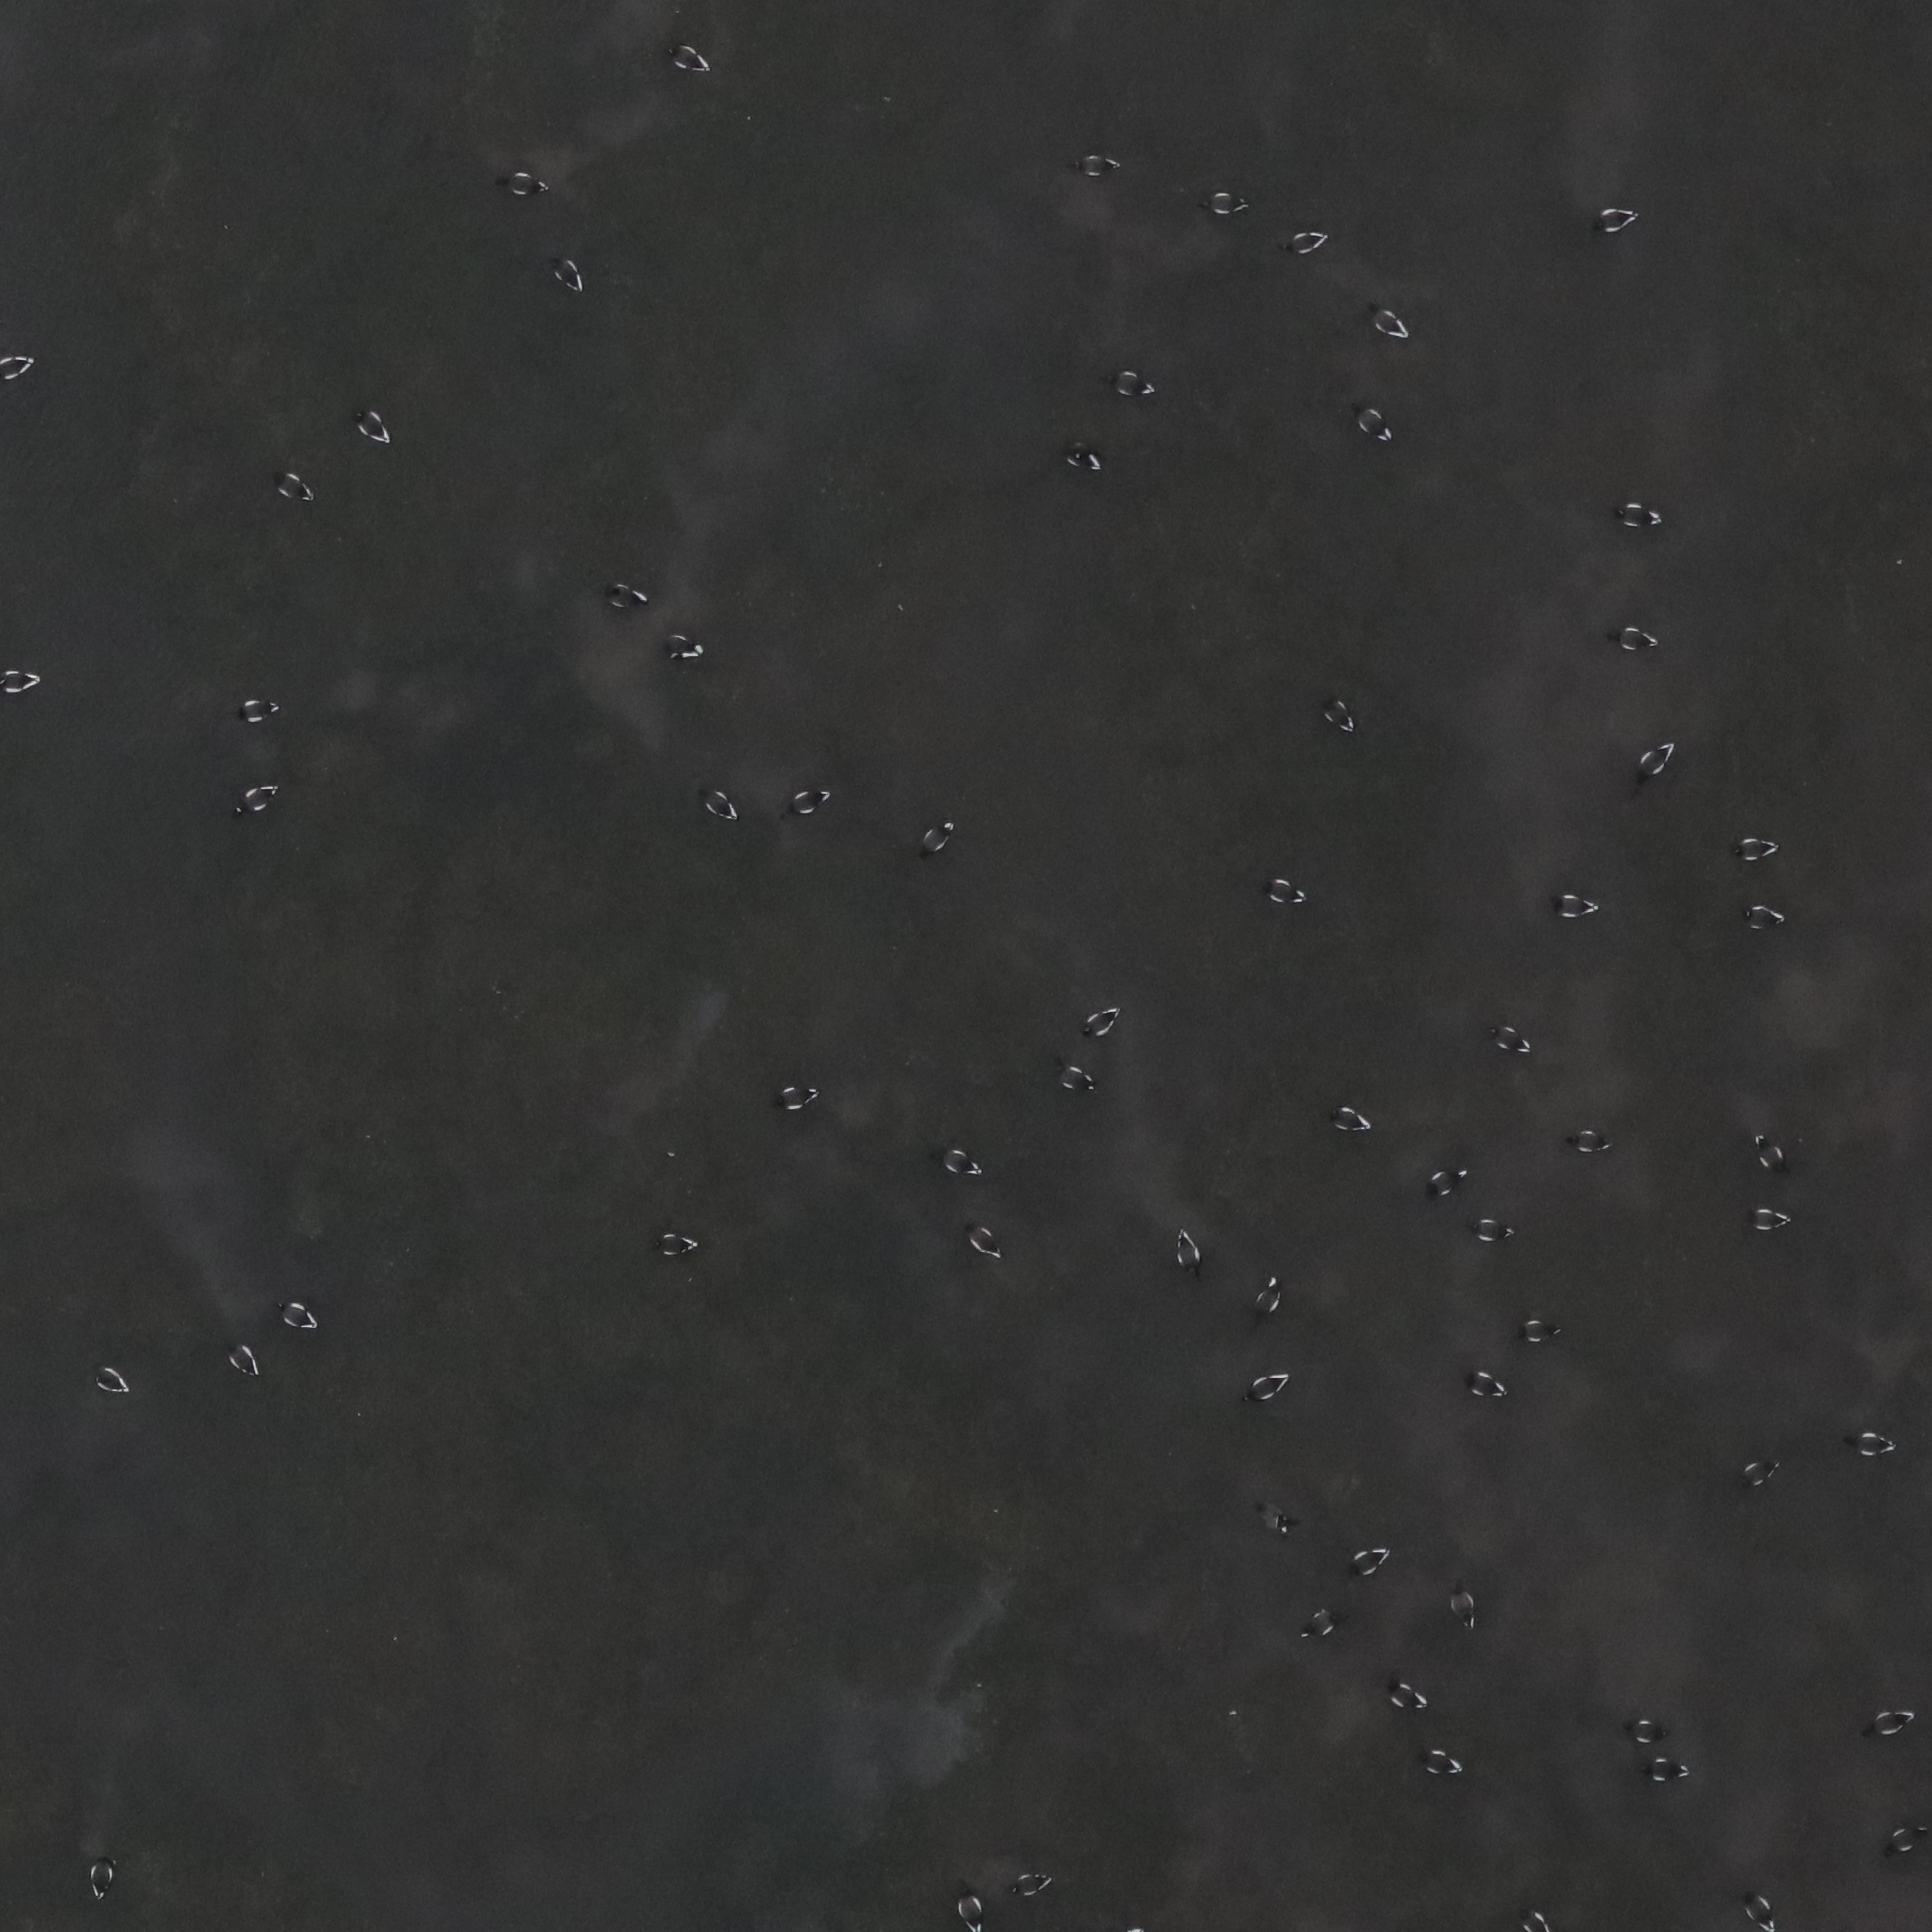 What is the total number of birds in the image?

68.